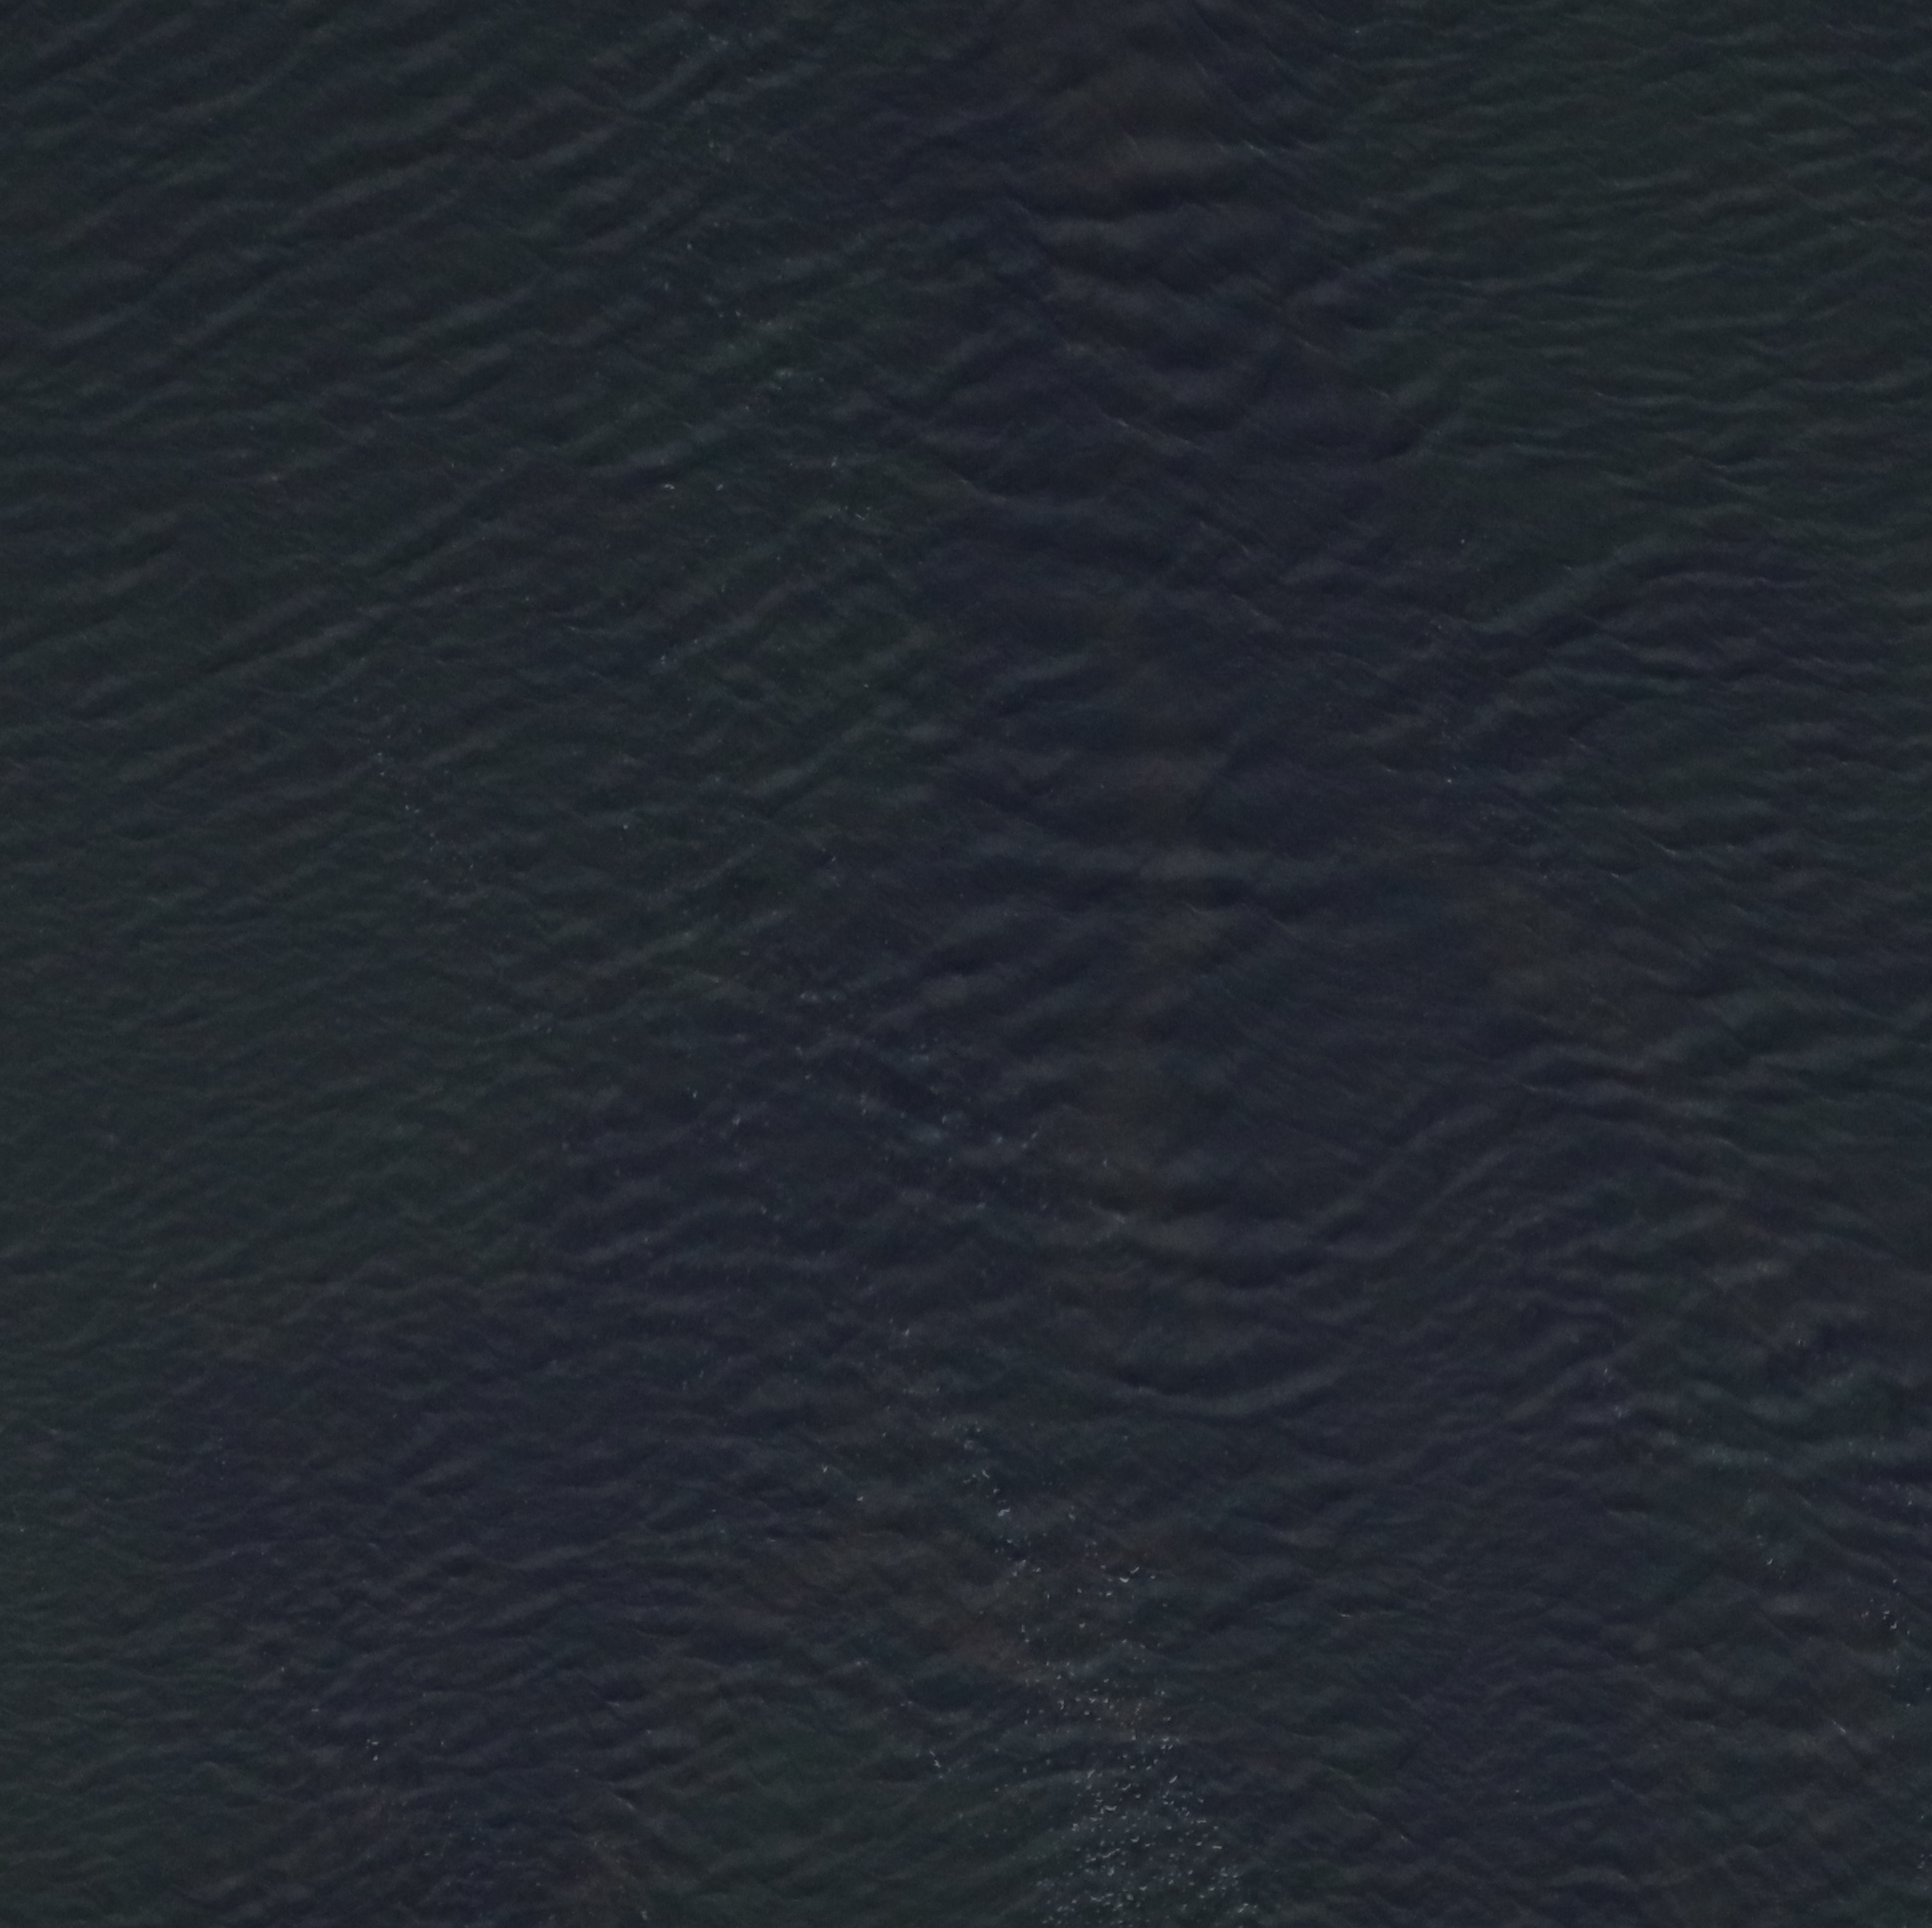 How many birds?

0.